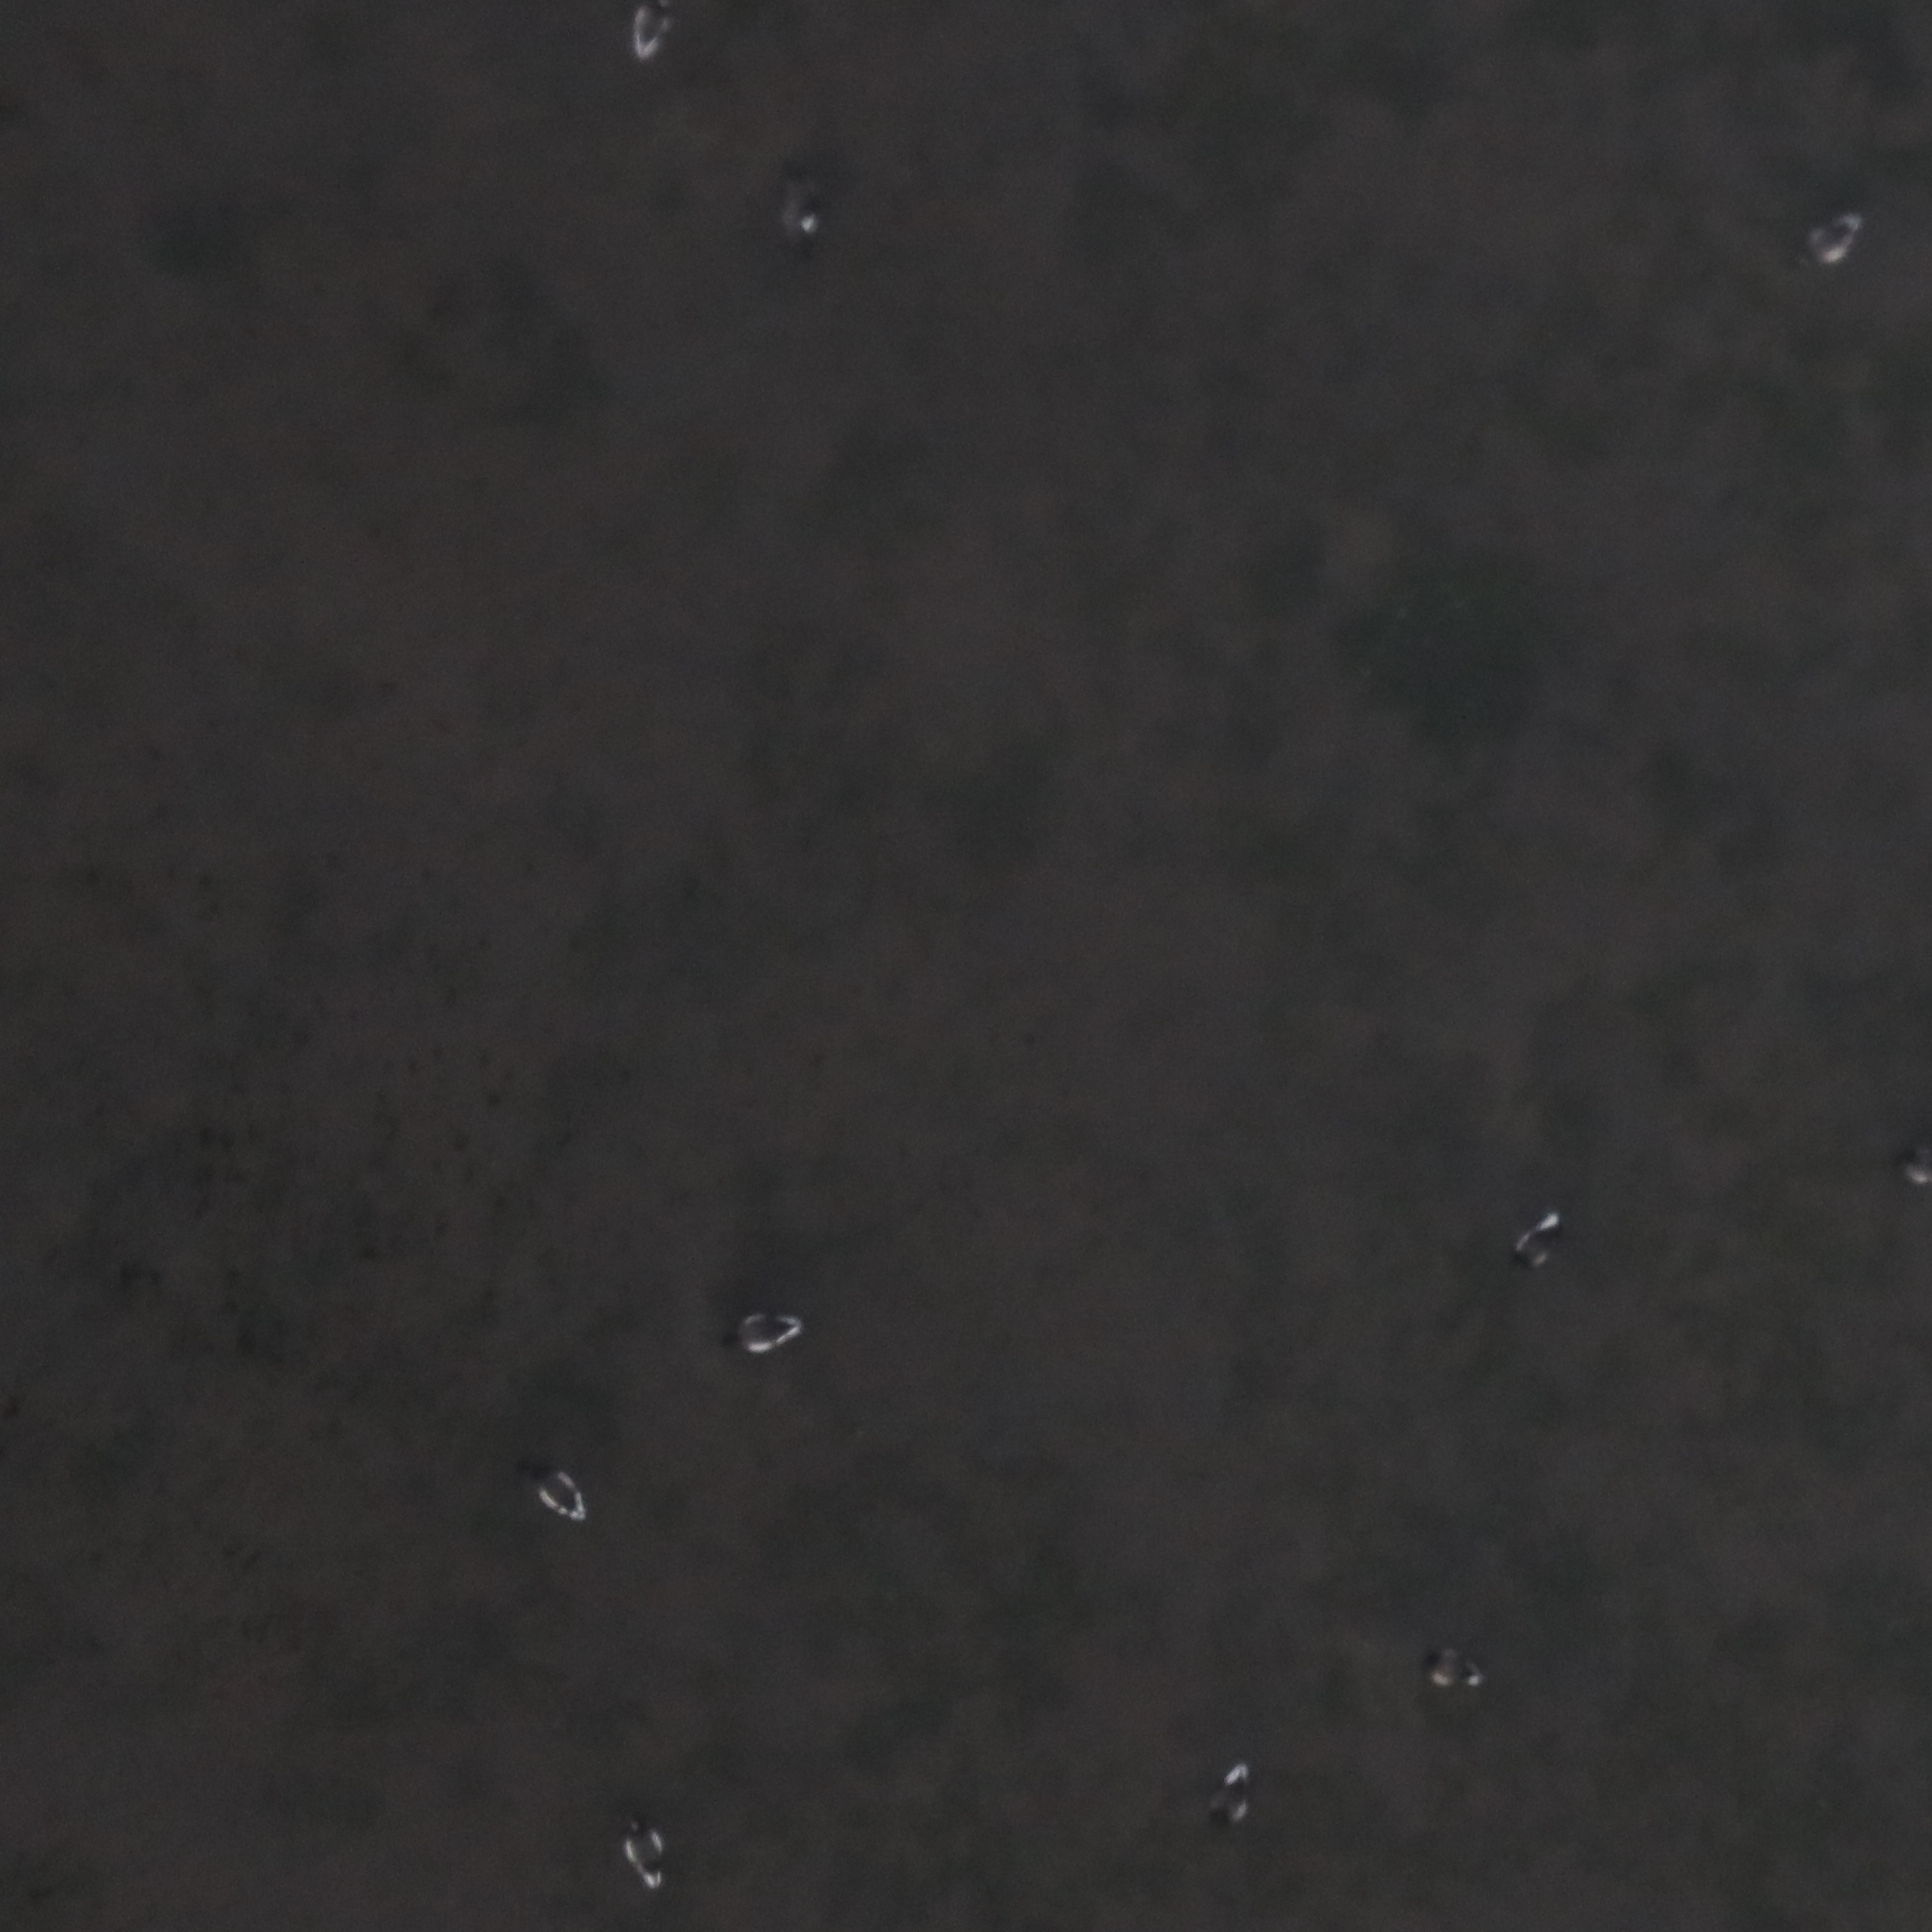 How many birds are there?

10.